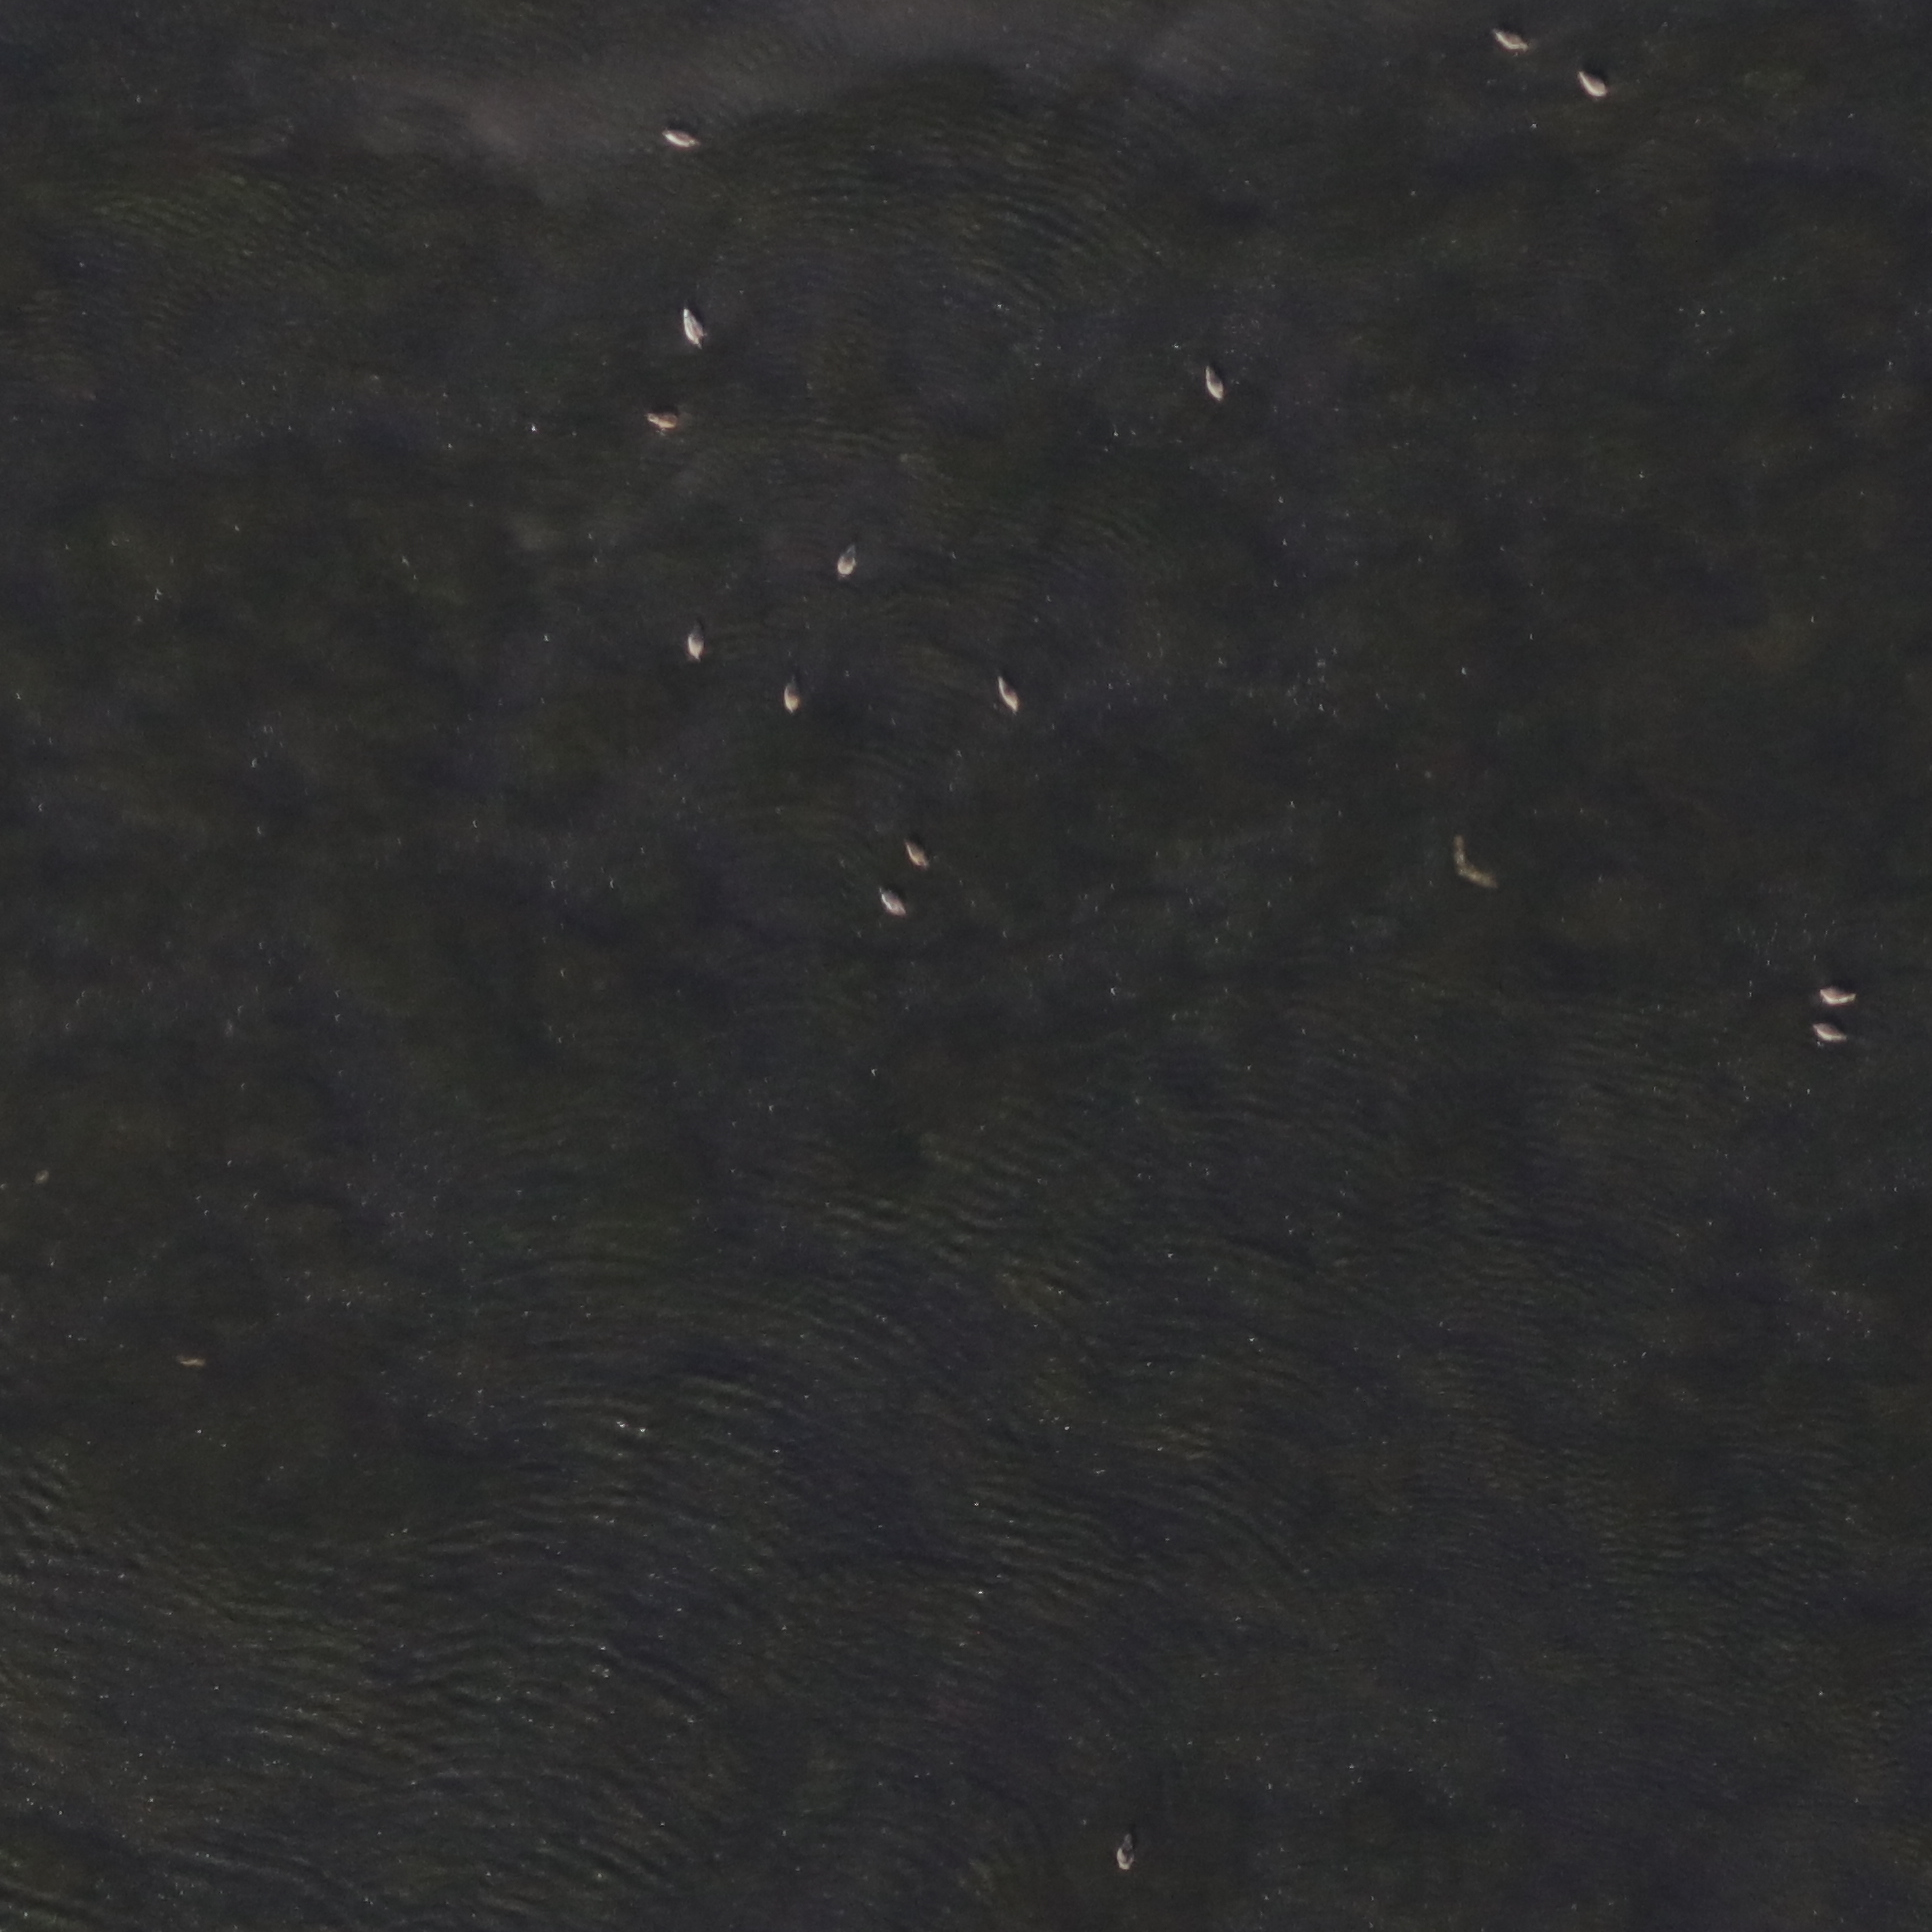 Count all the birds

15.